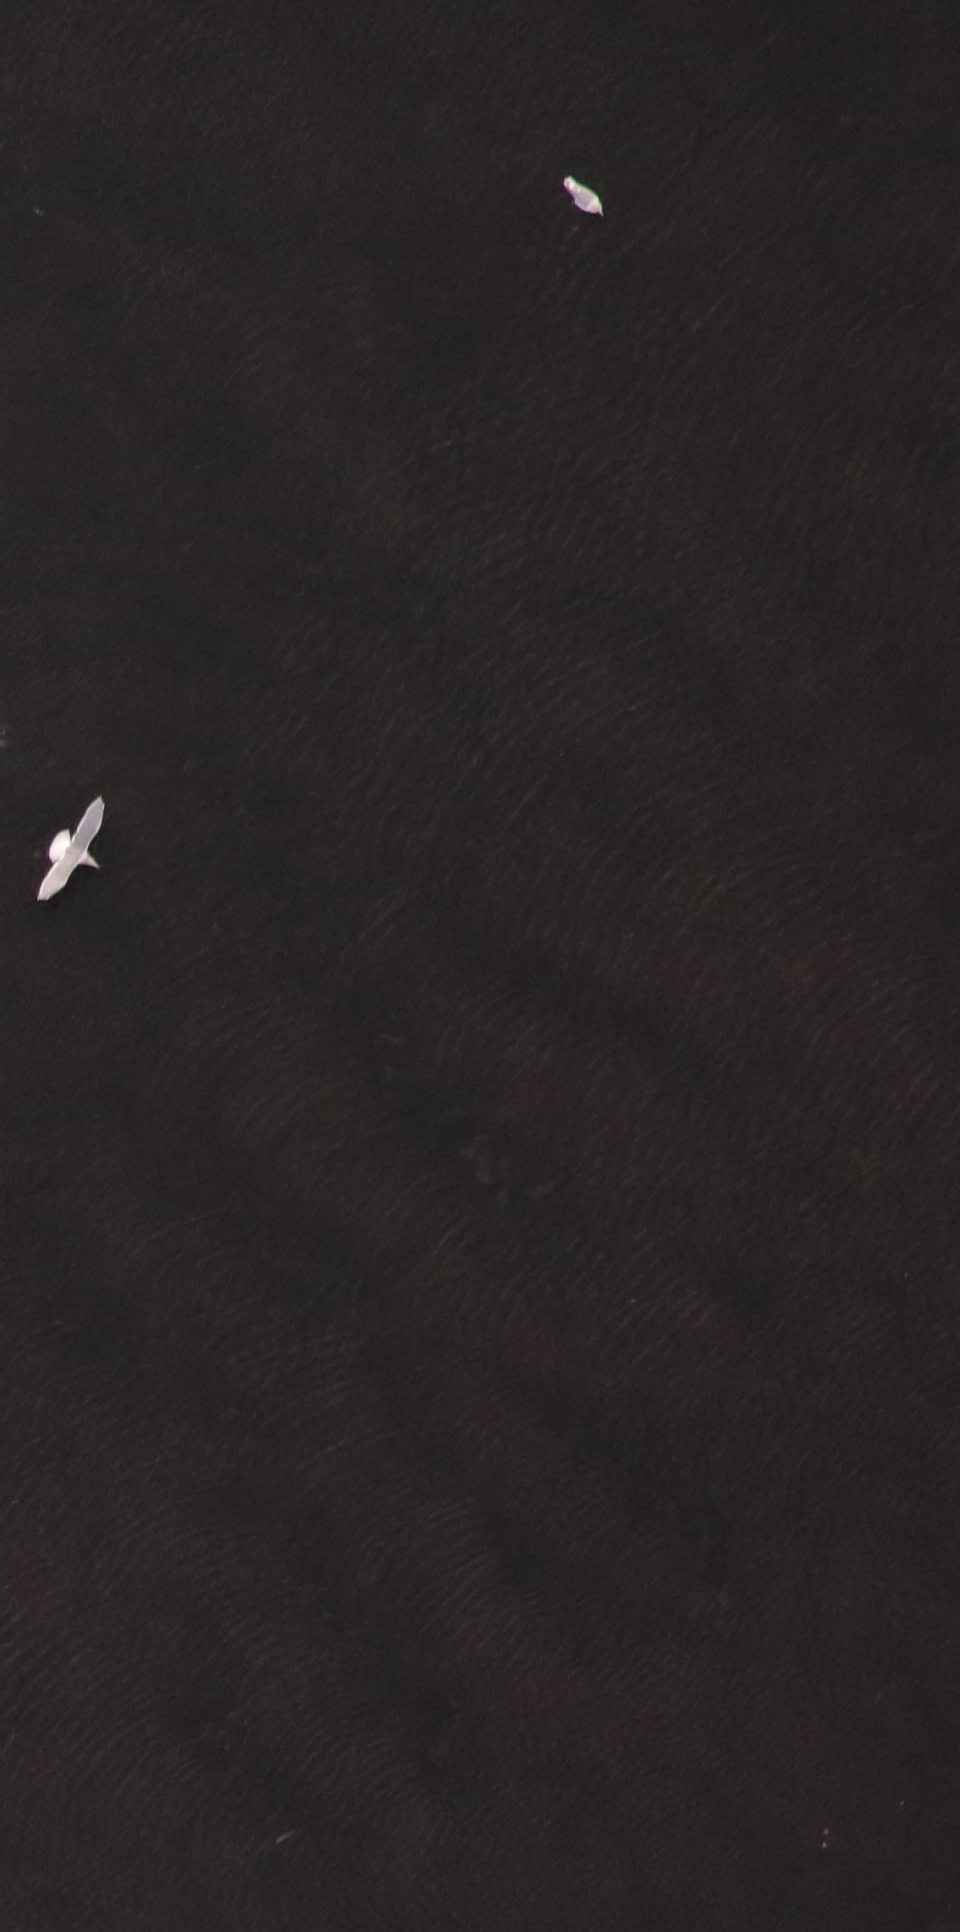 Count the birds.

2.